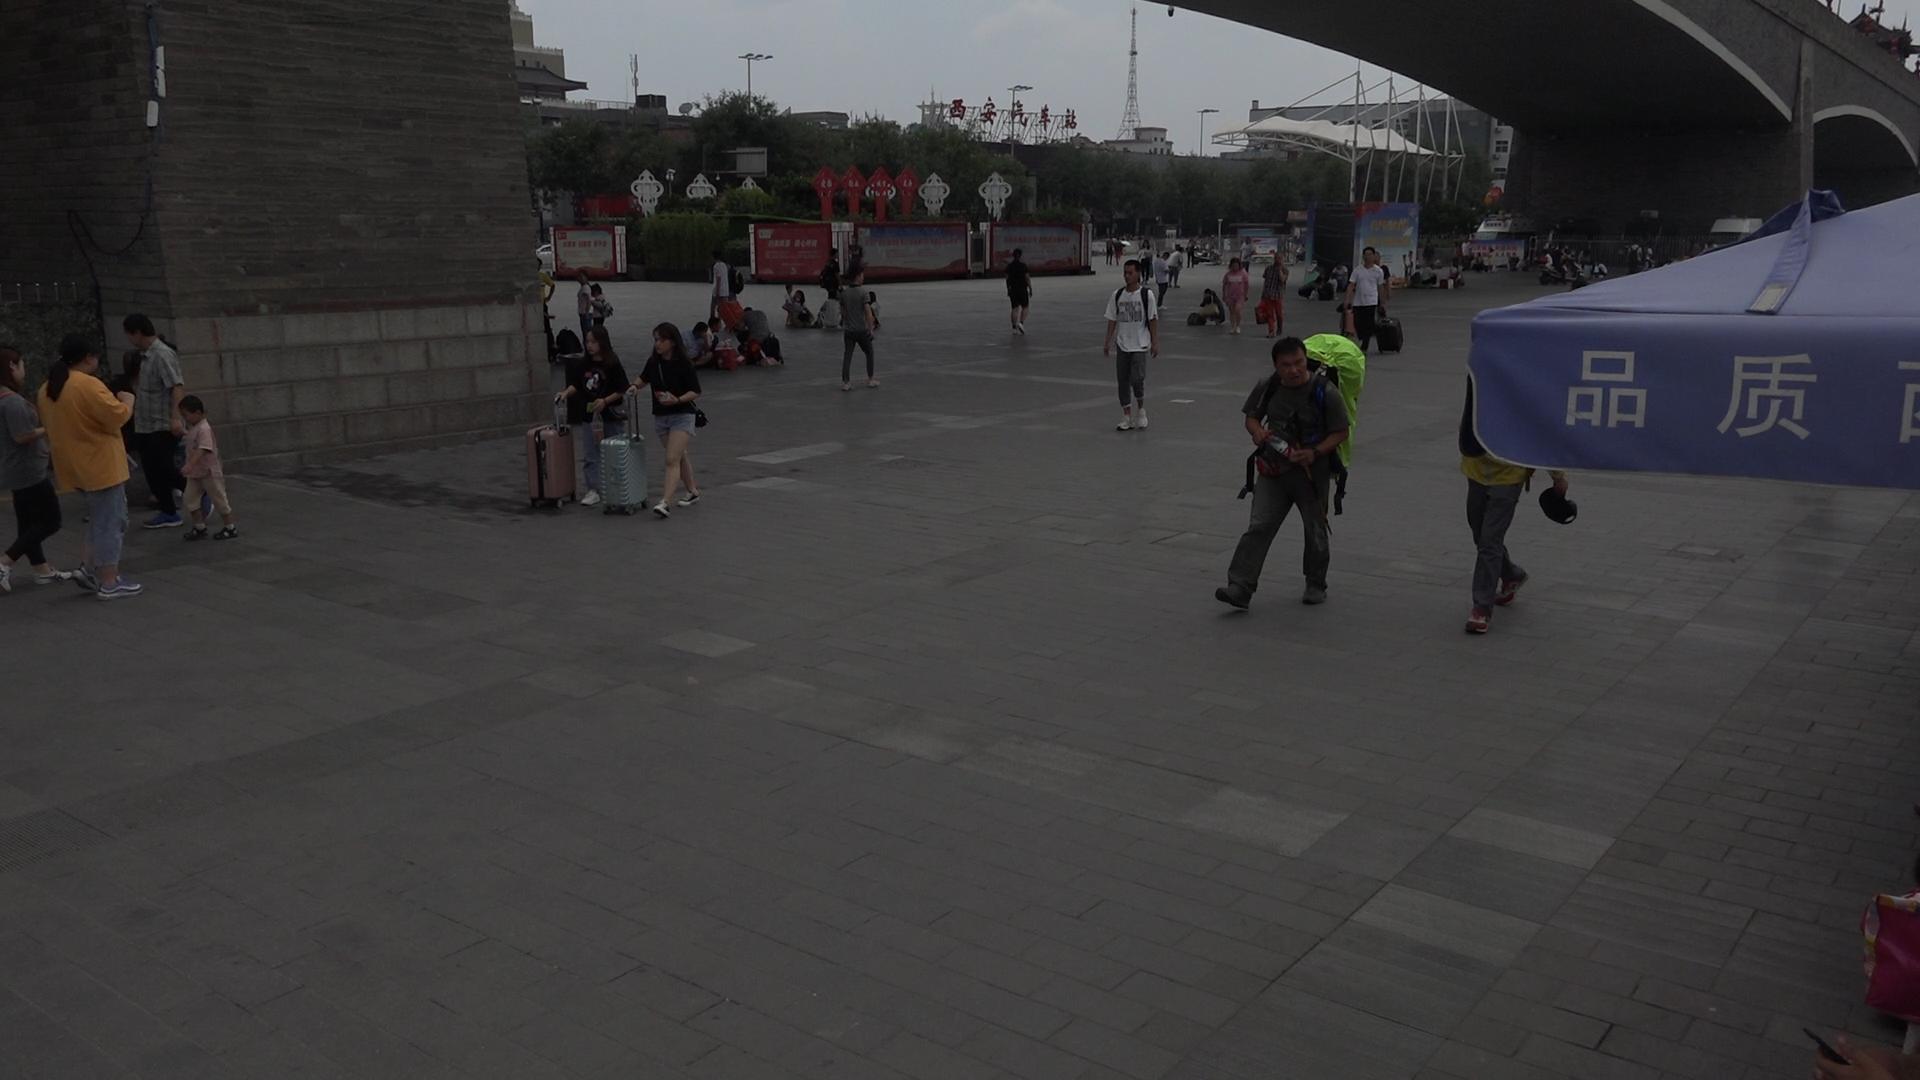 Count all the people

64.